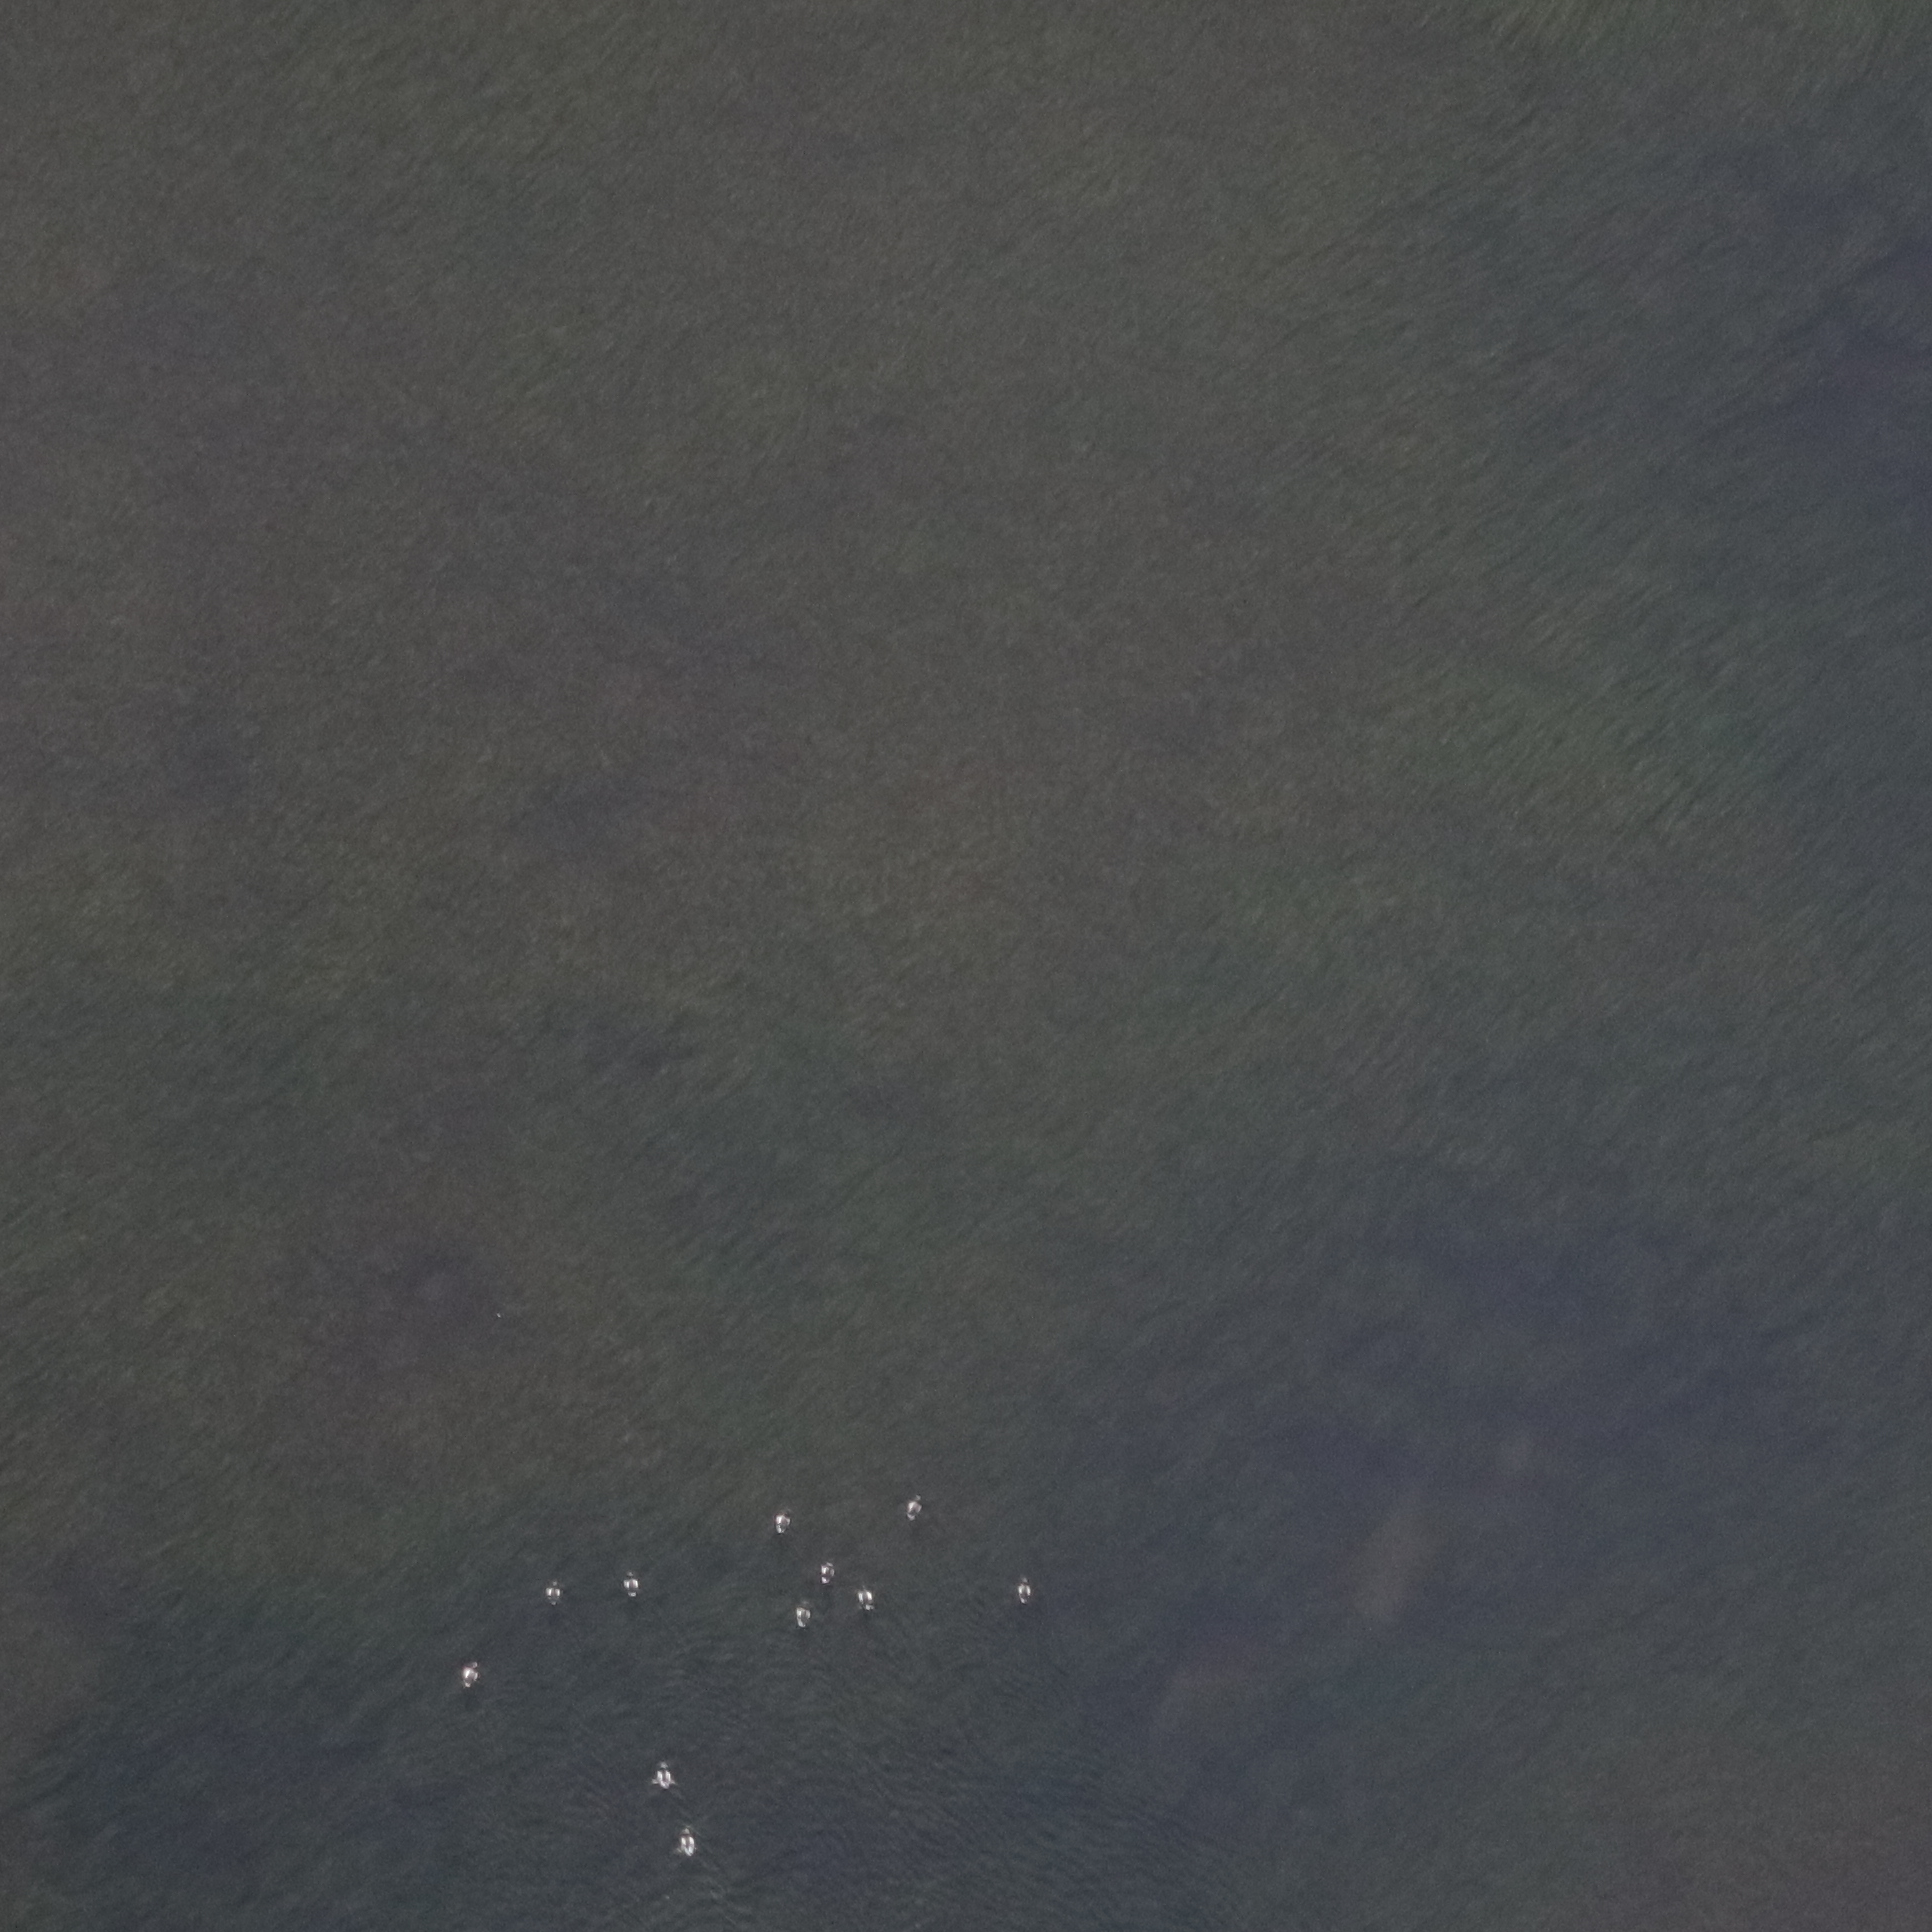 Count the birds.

11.